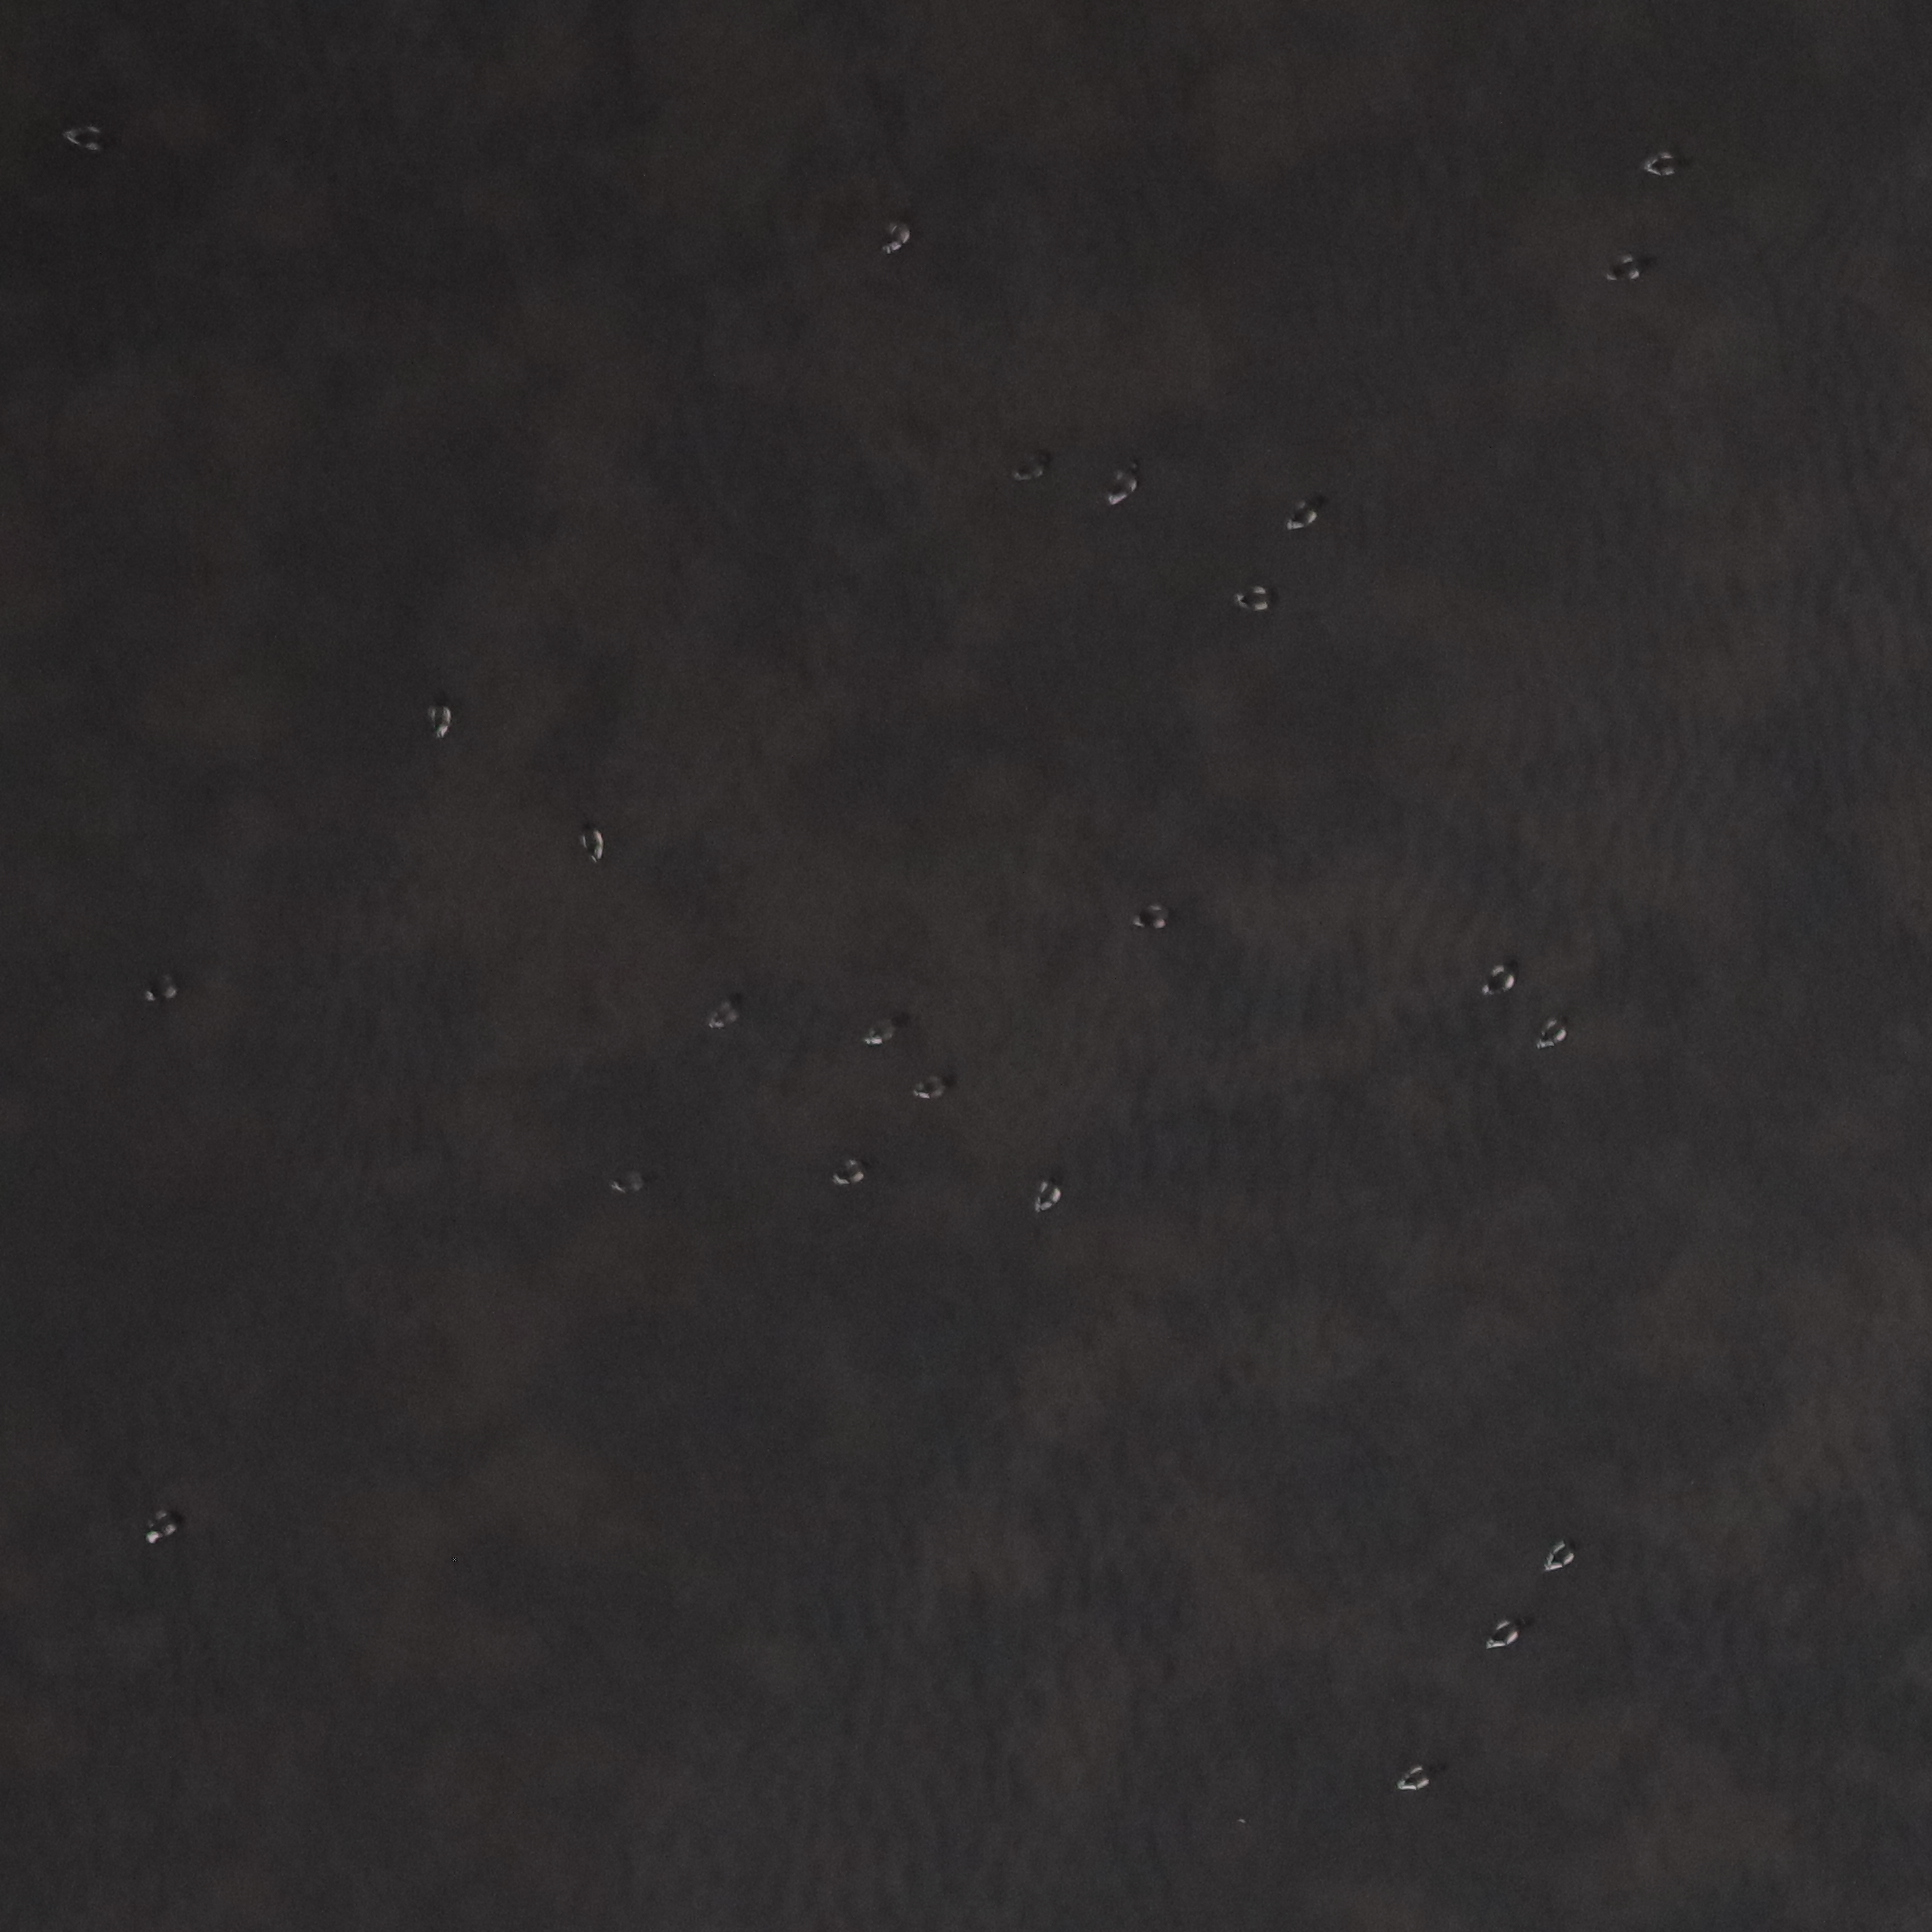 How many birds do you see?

24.